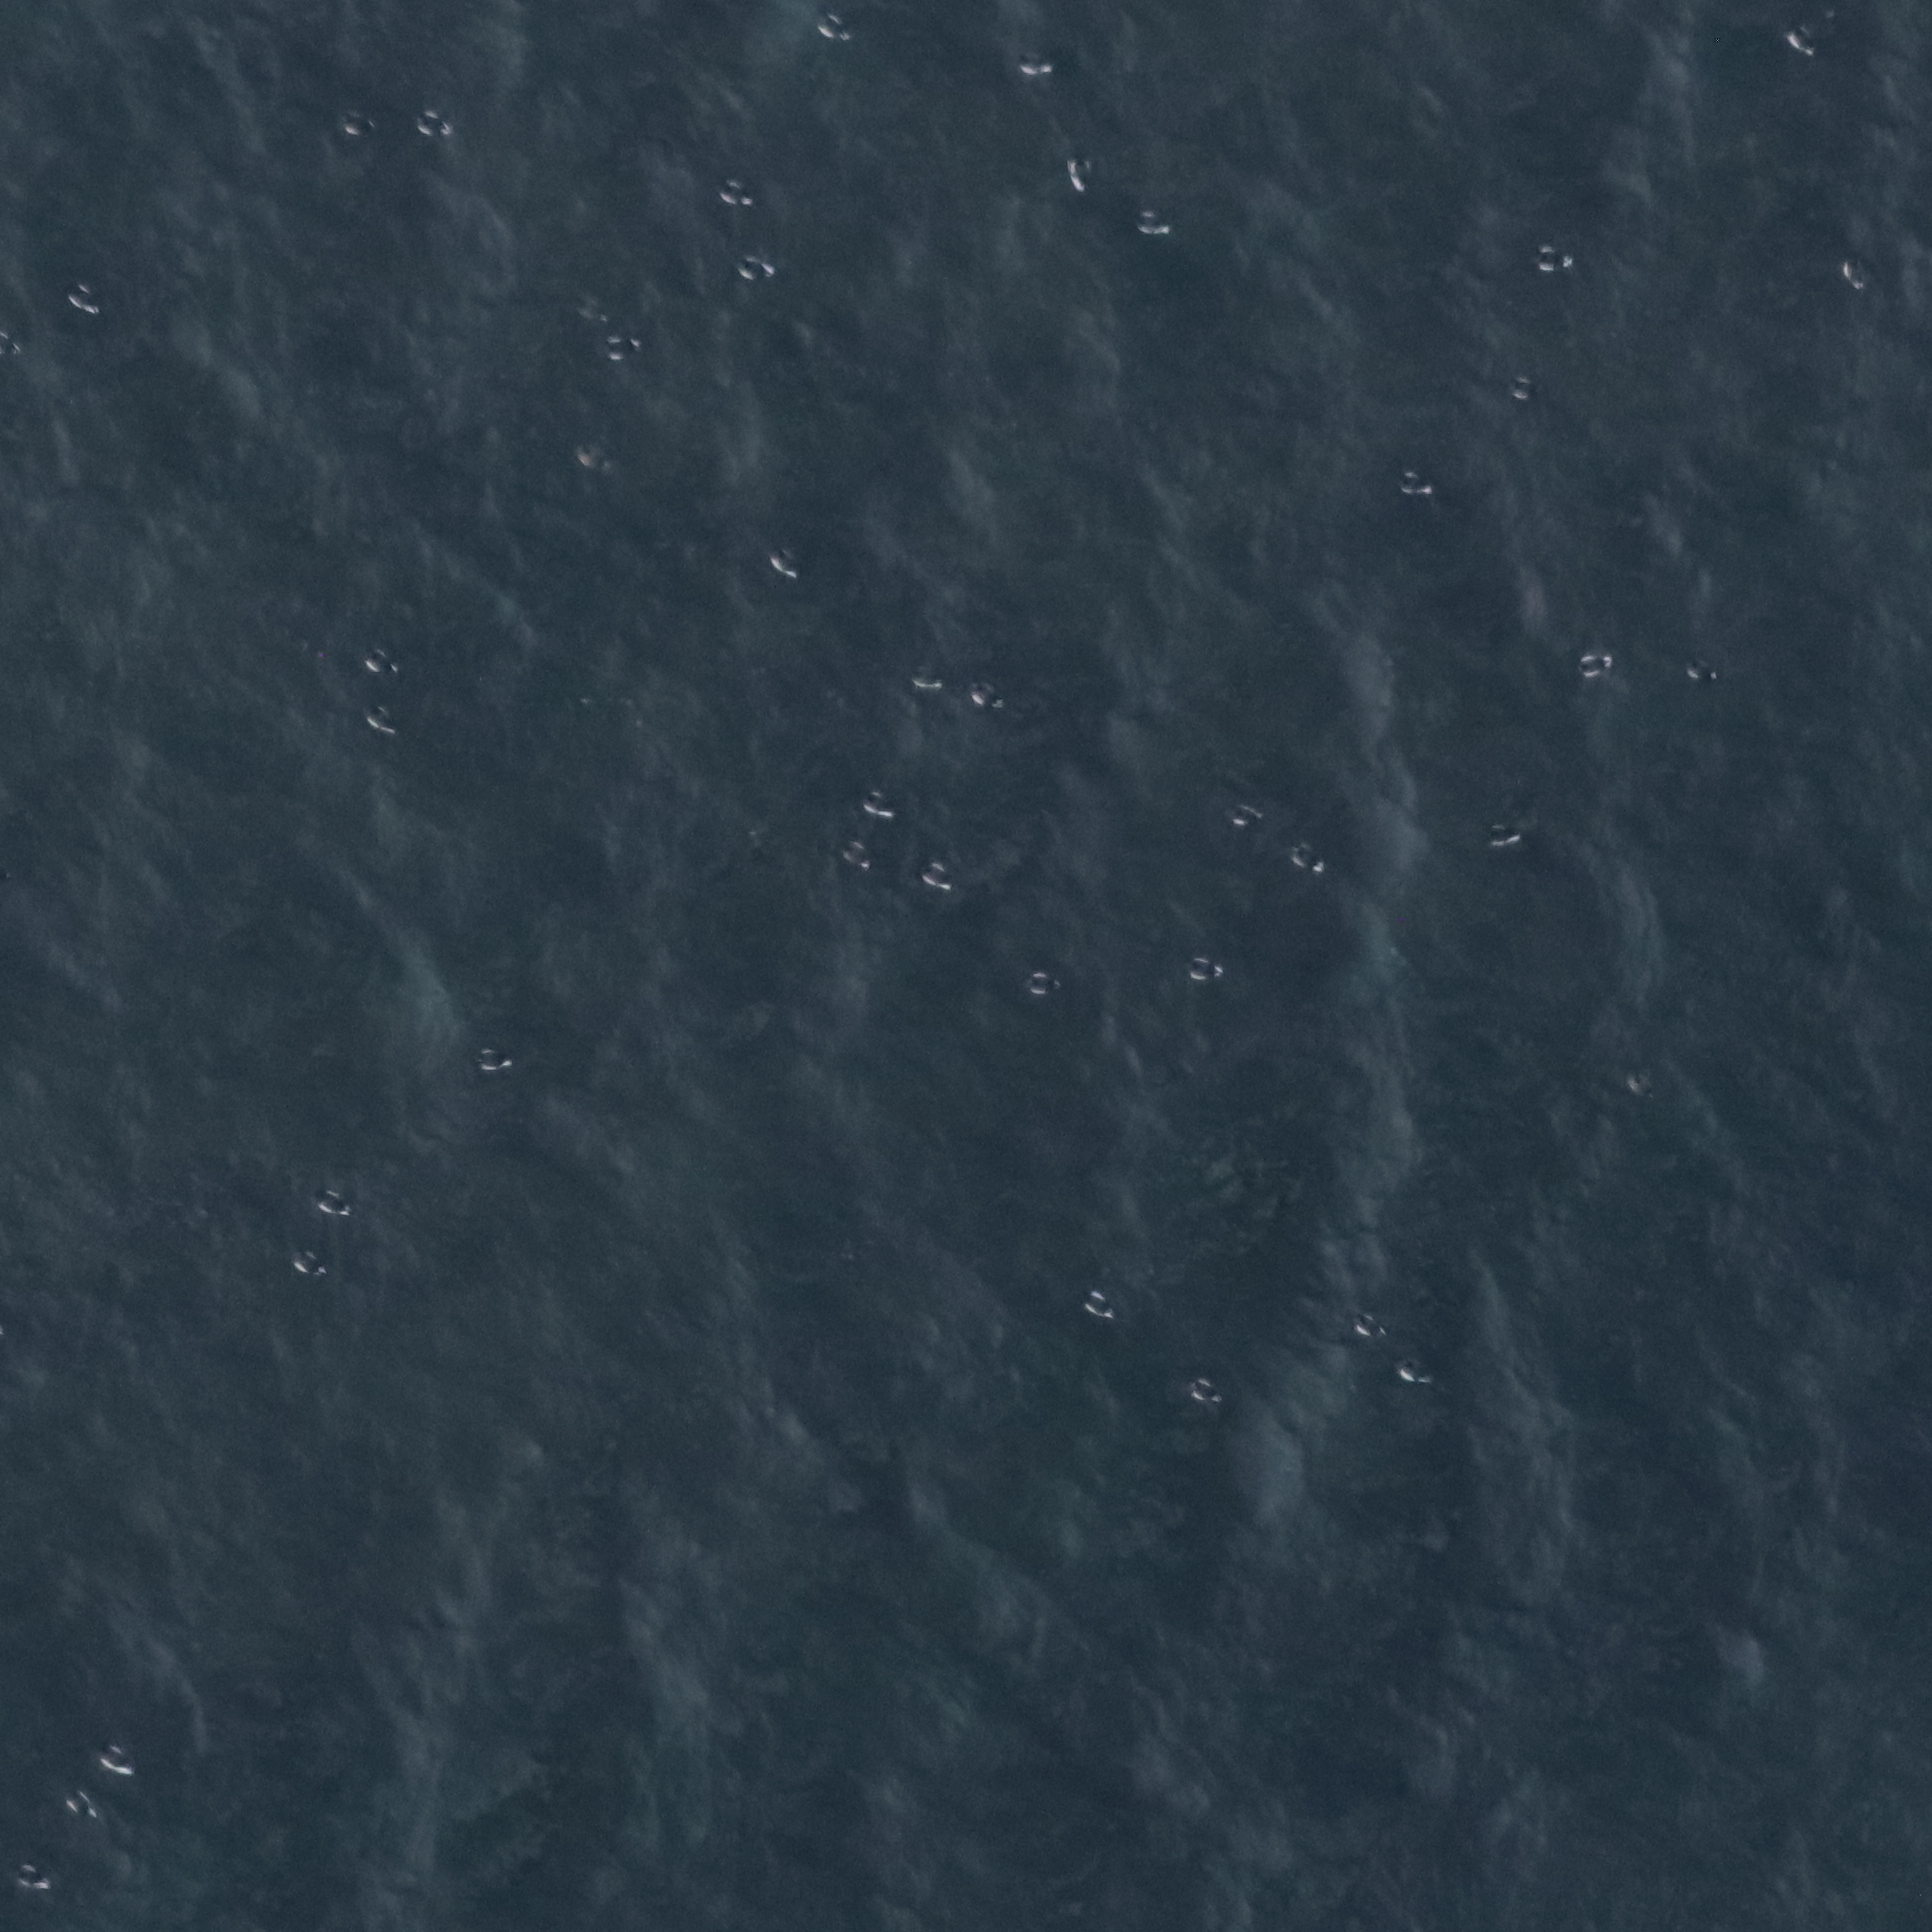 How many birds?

44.